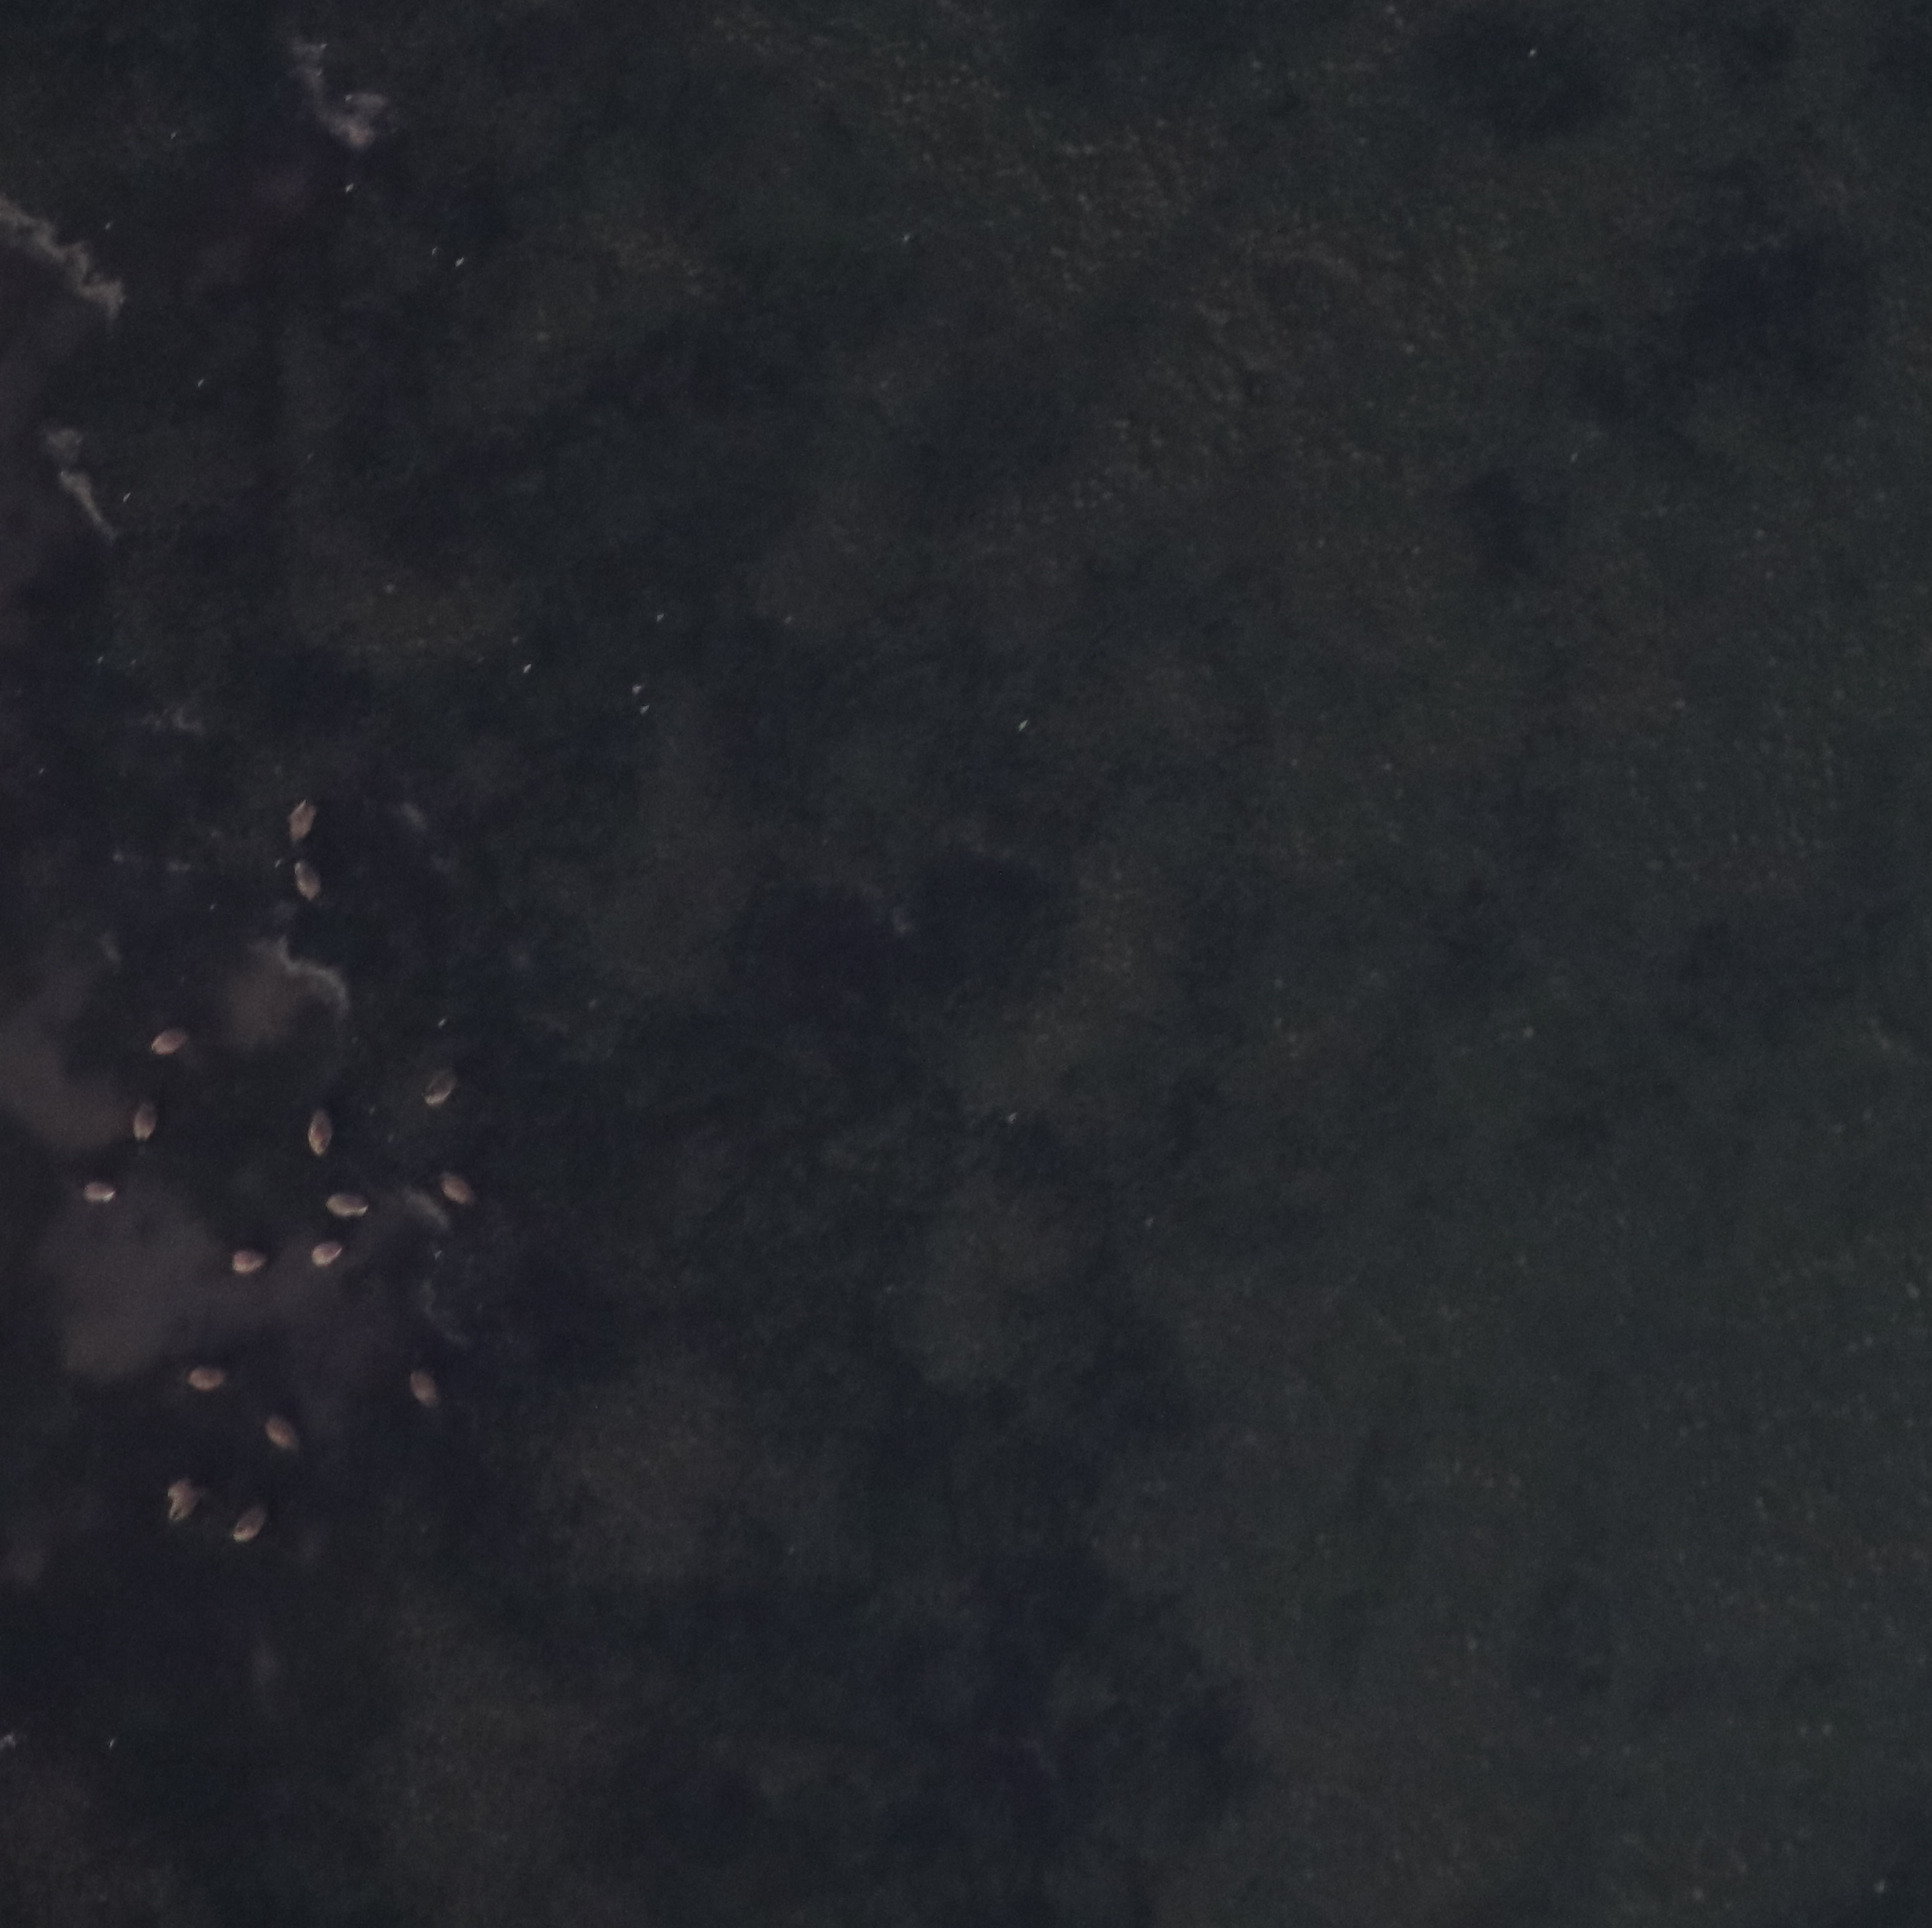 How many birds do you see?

16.